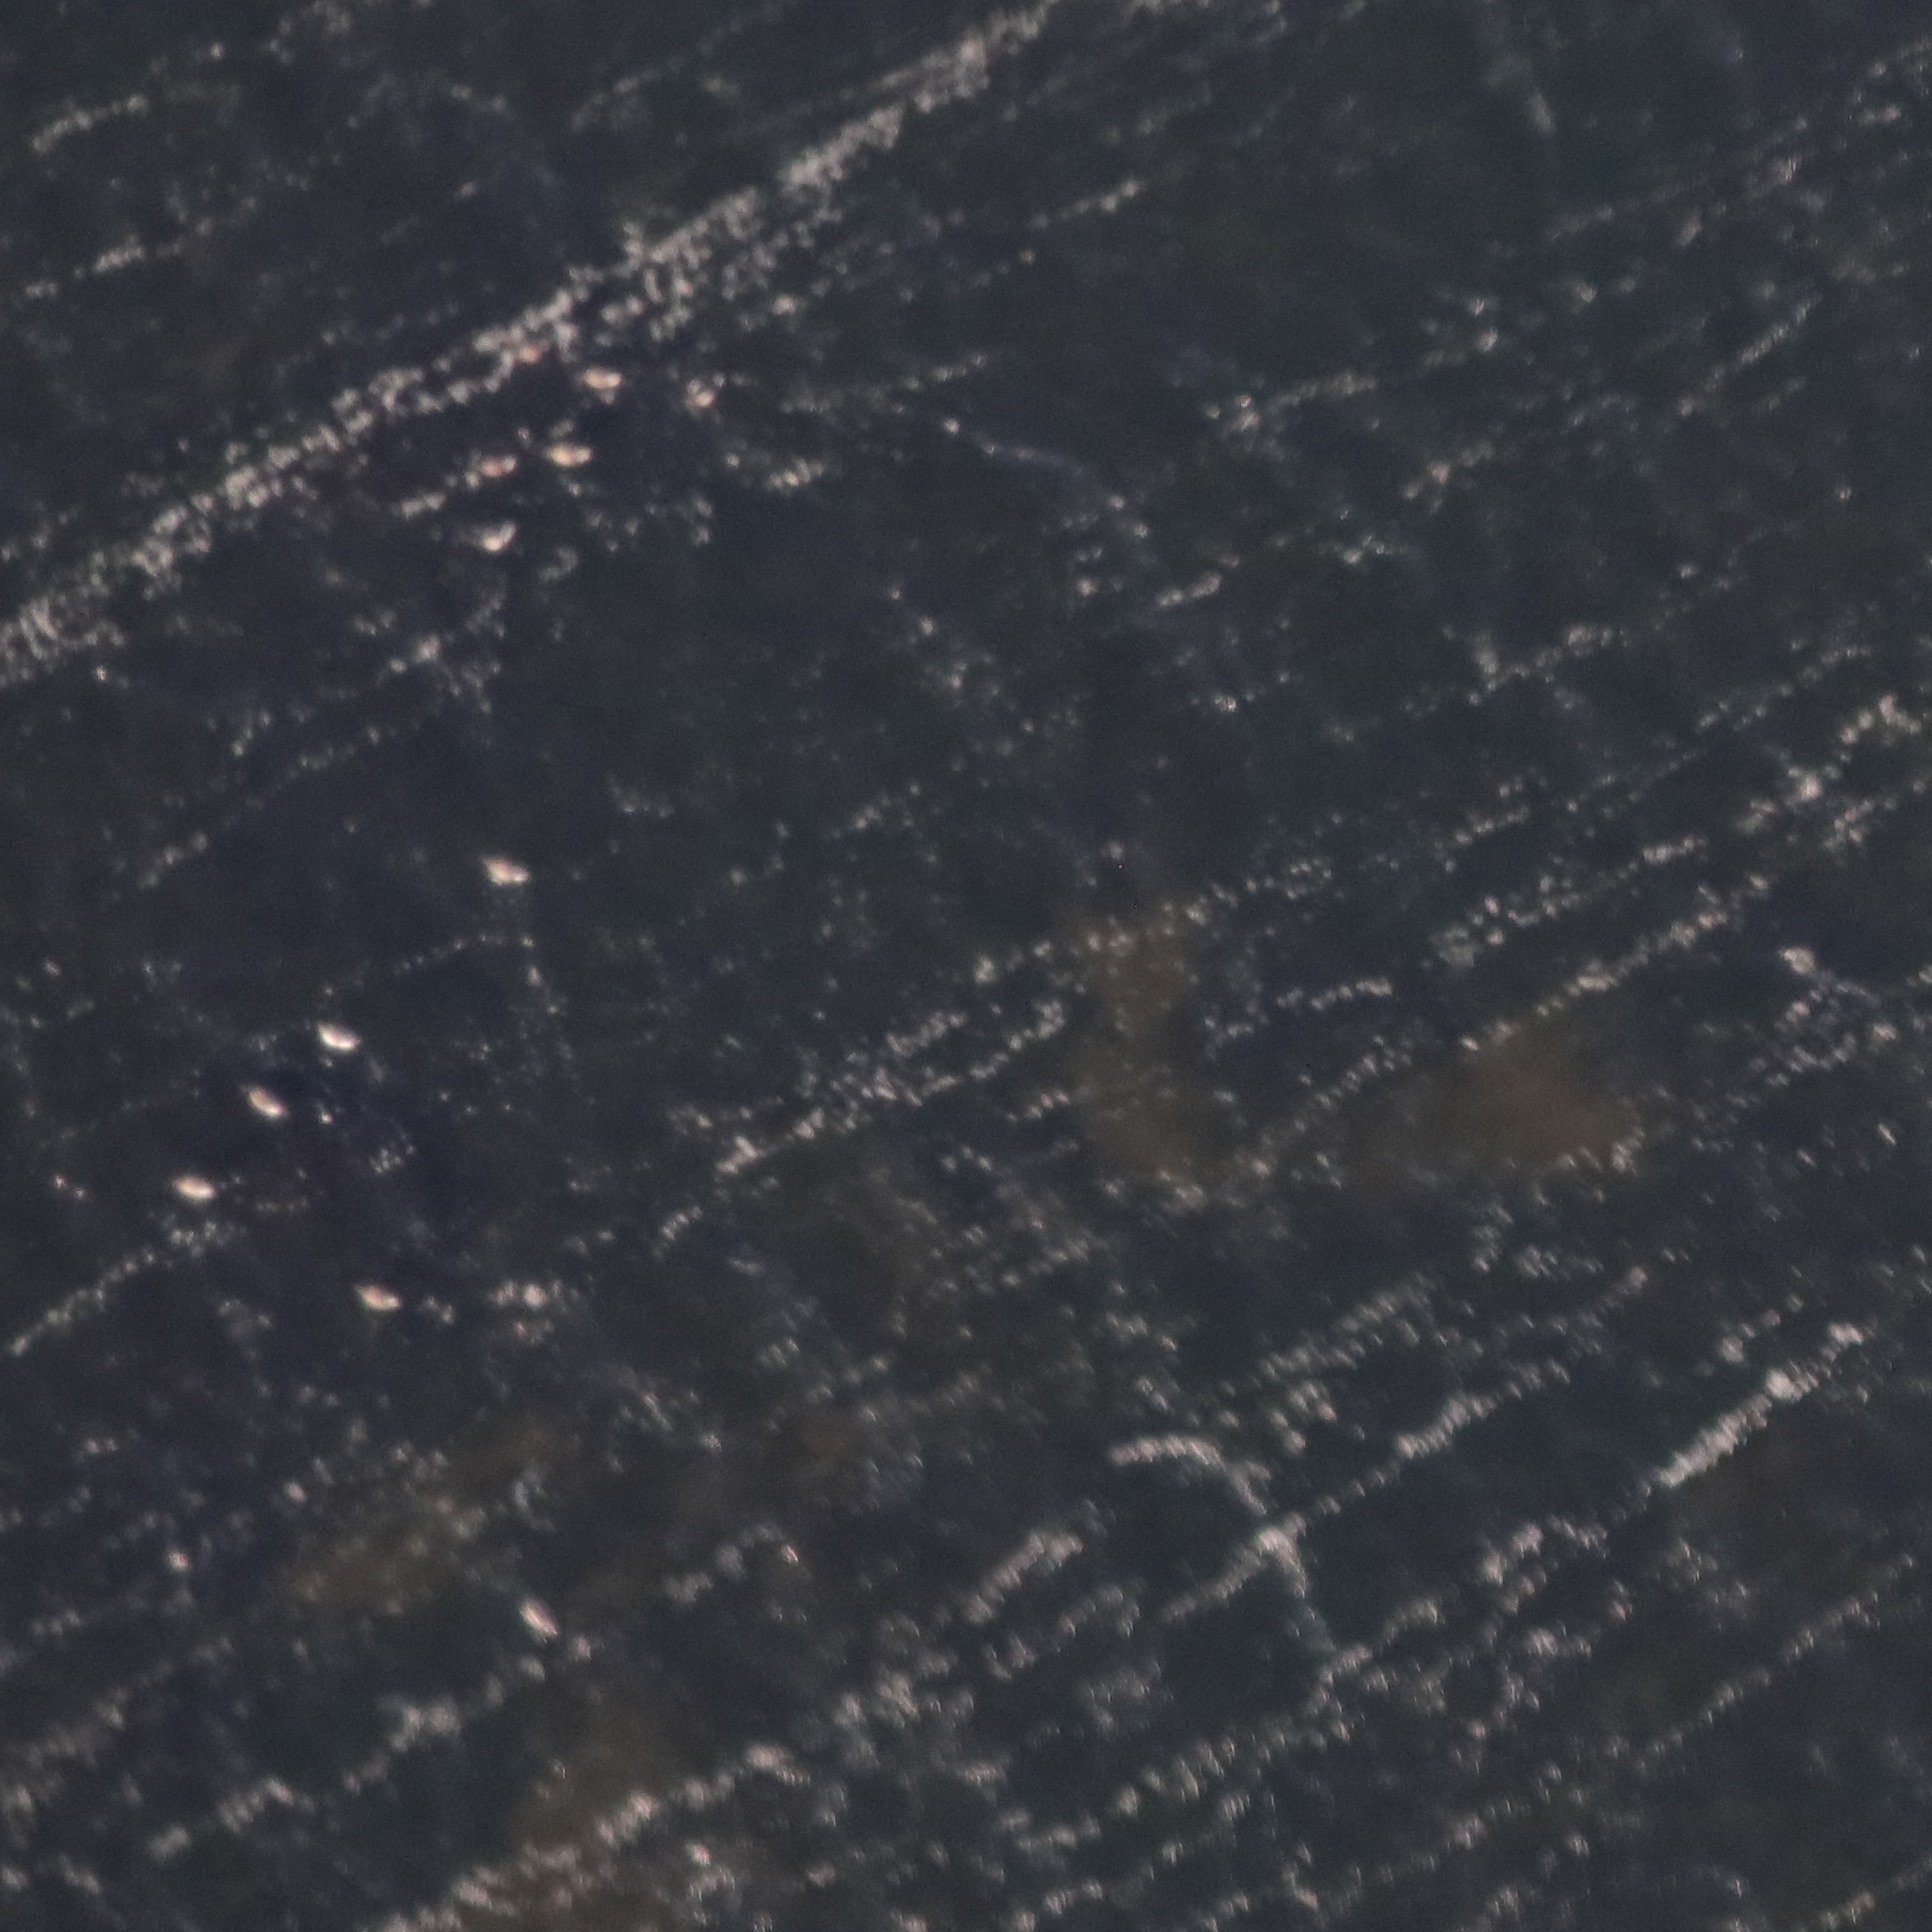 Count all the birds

11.